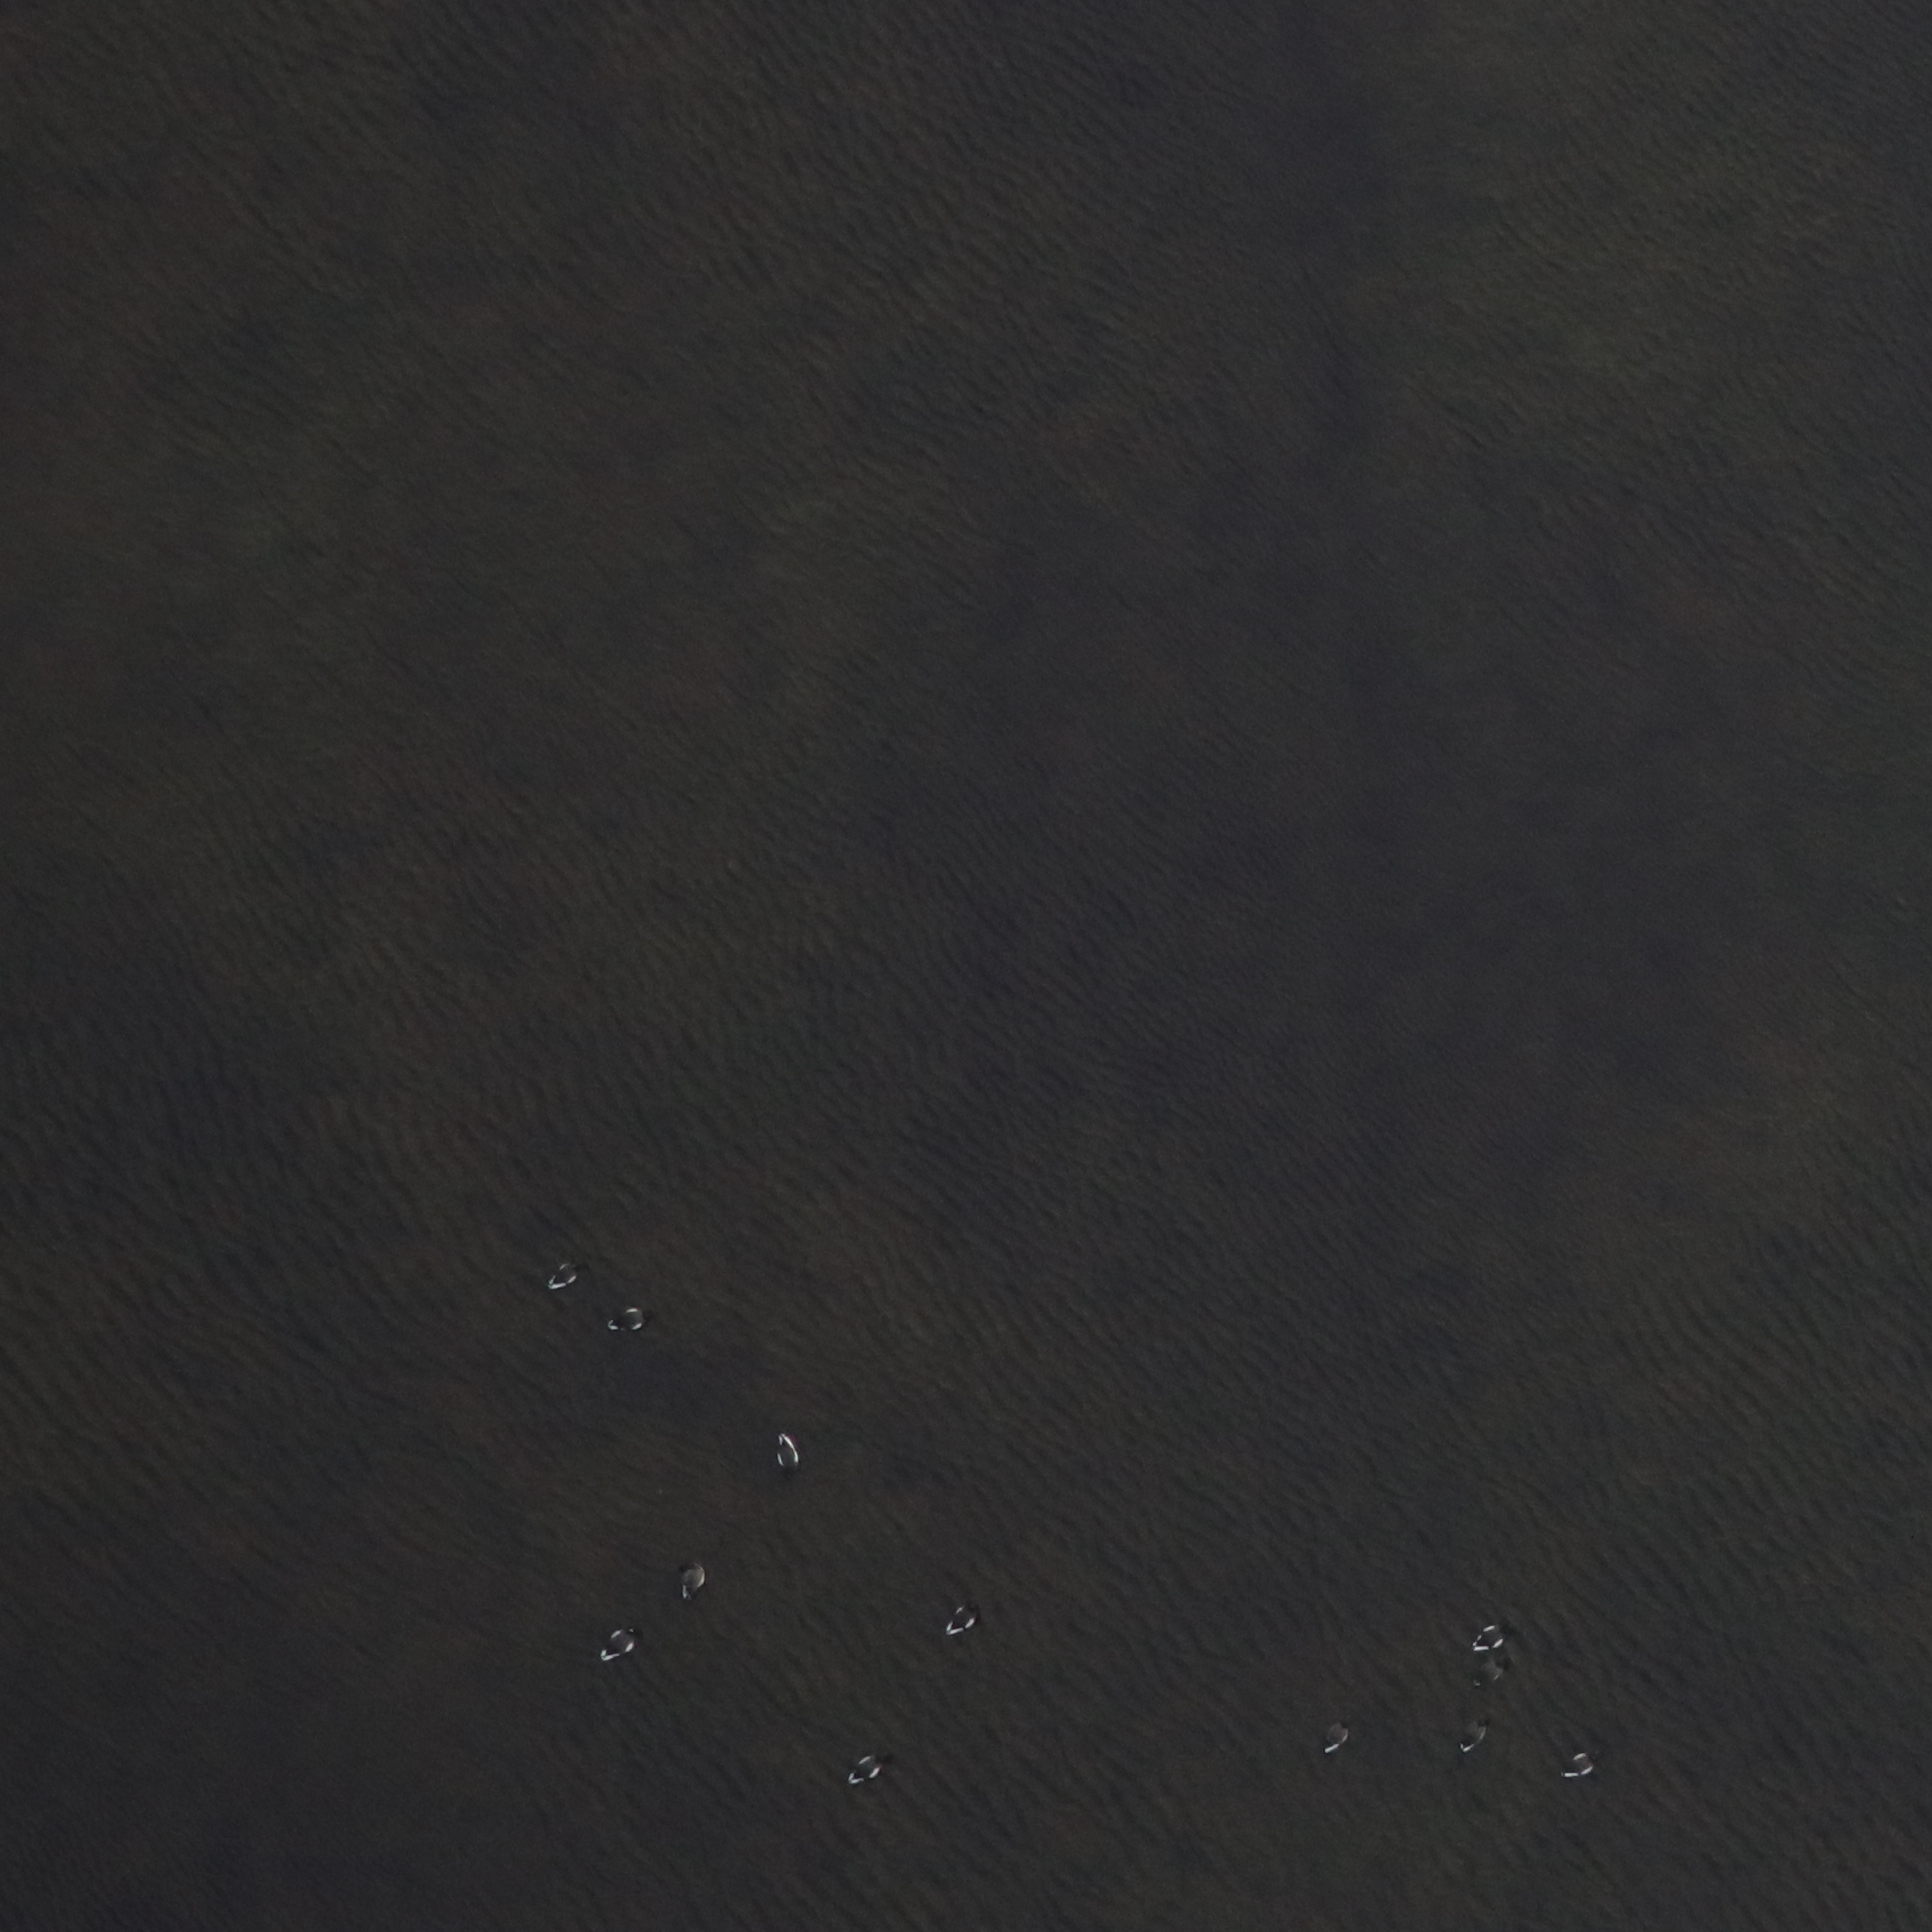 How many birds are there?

12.